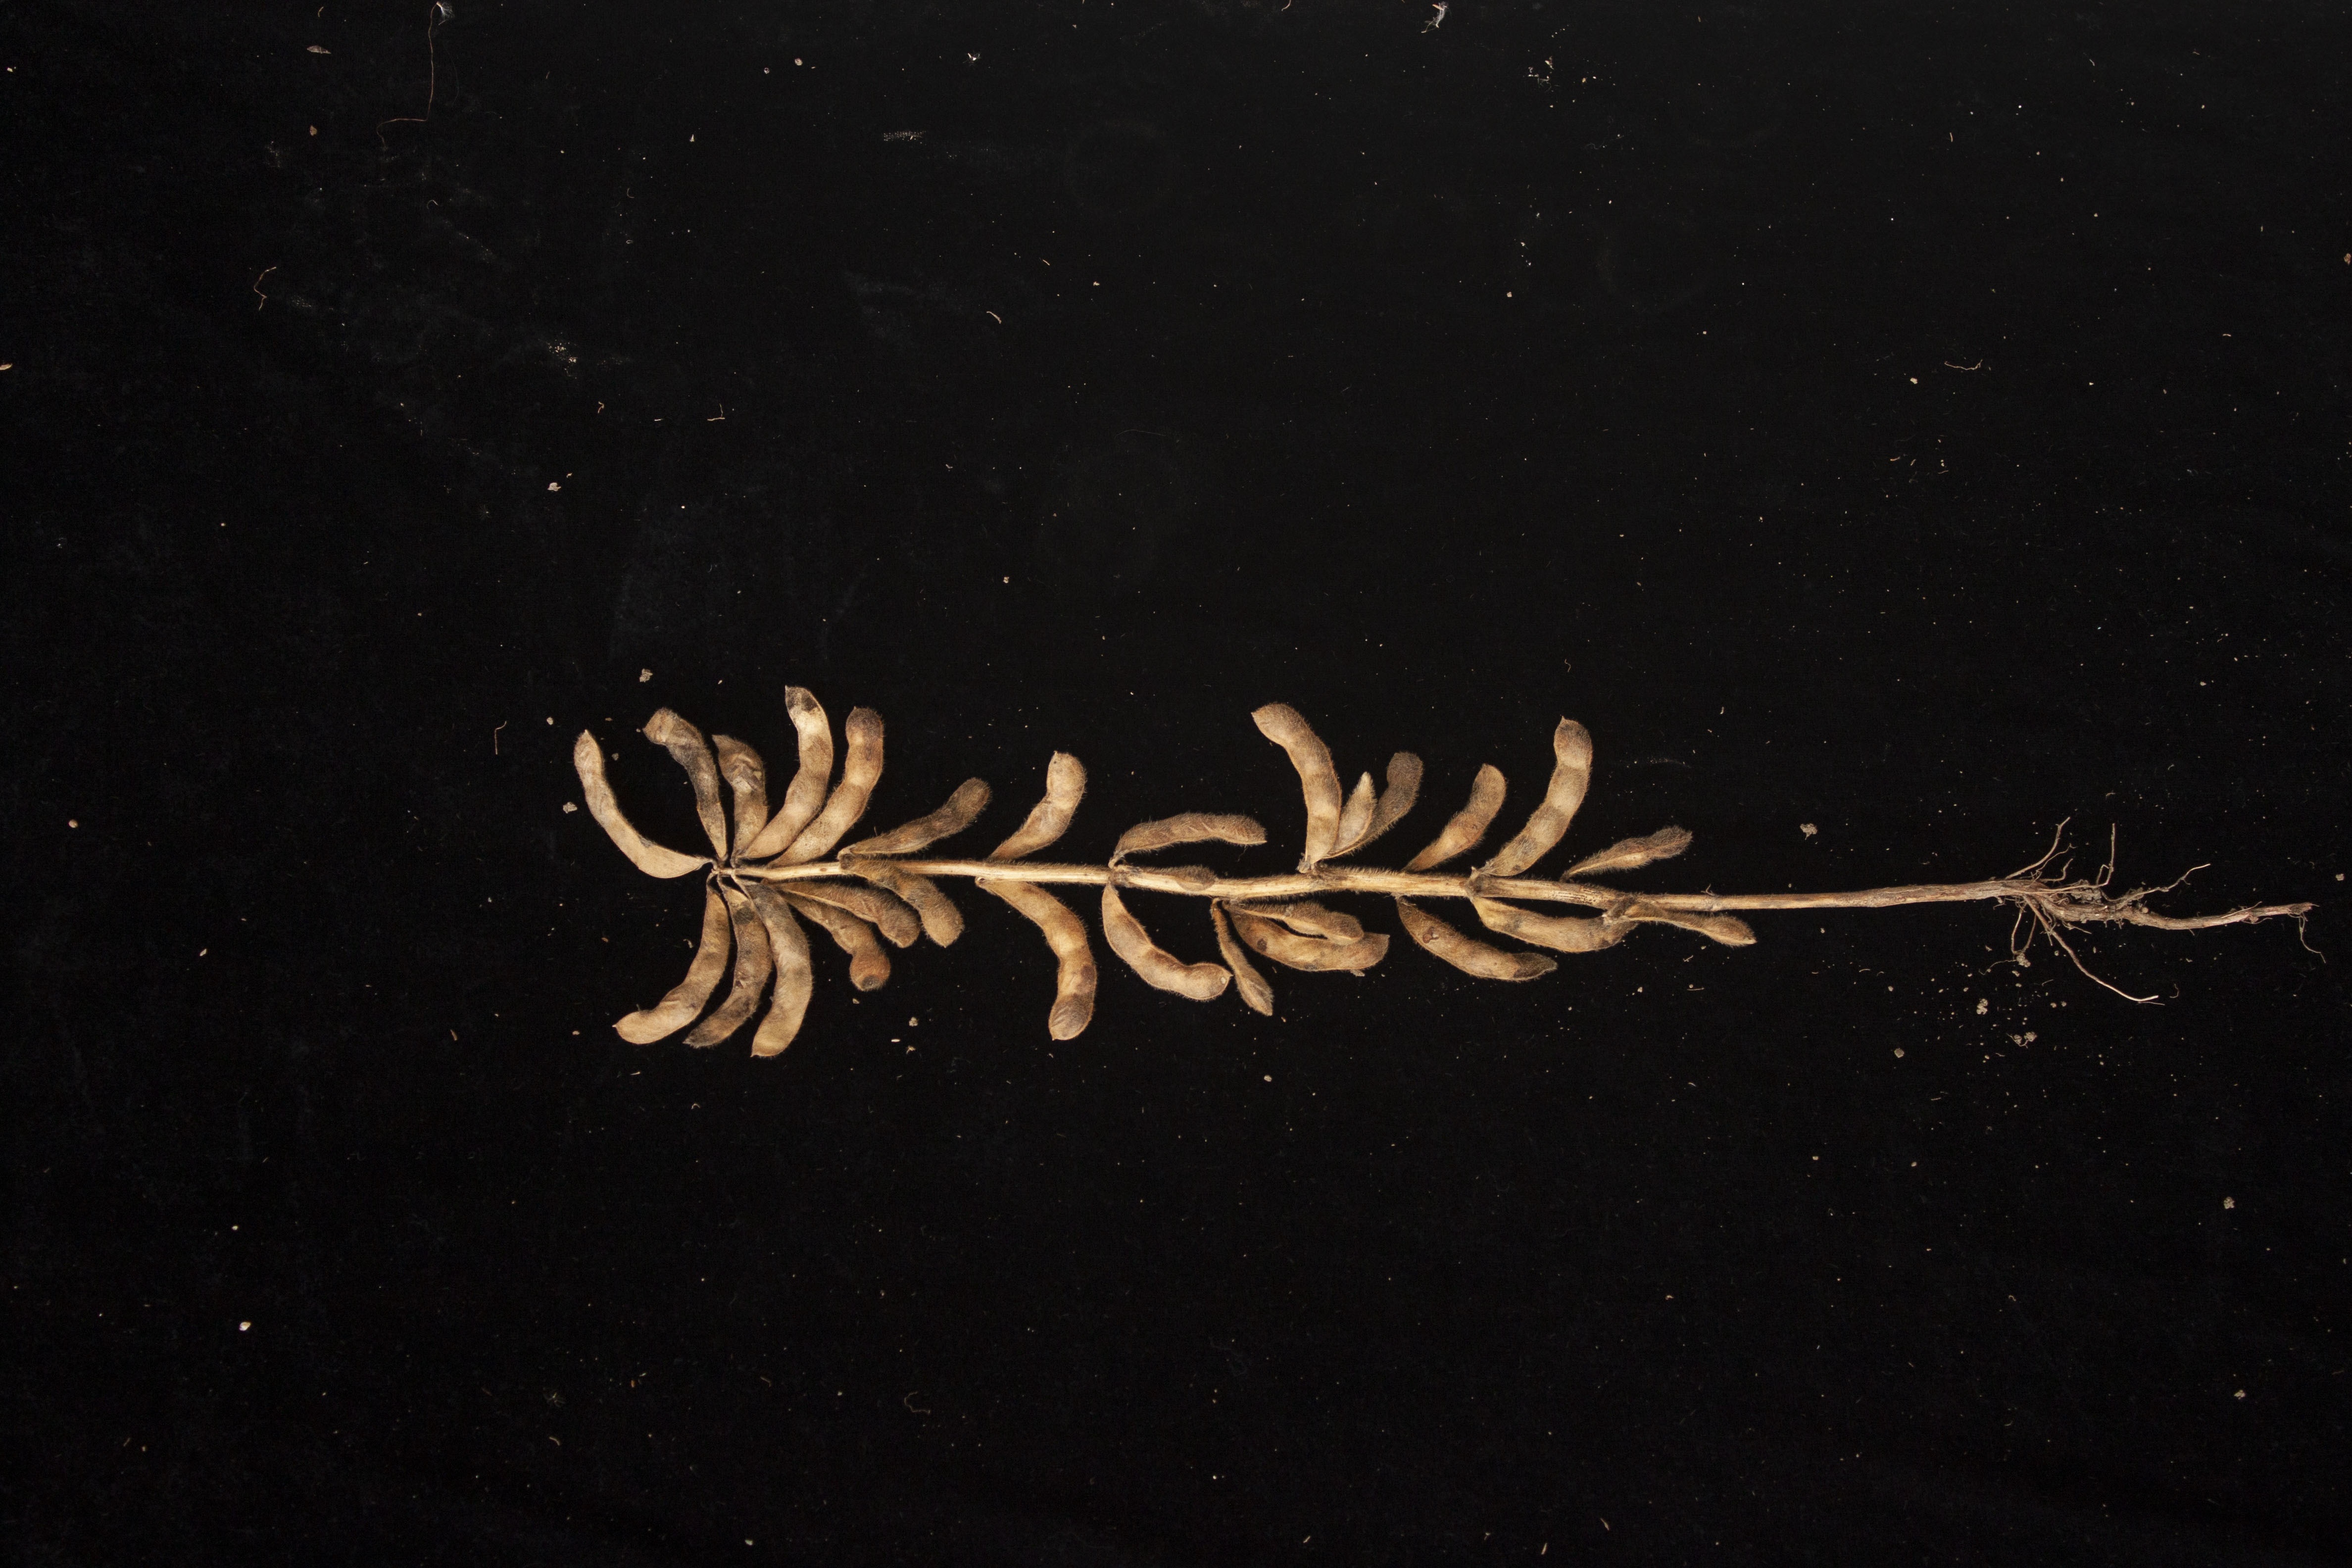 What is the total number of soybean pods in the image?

28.